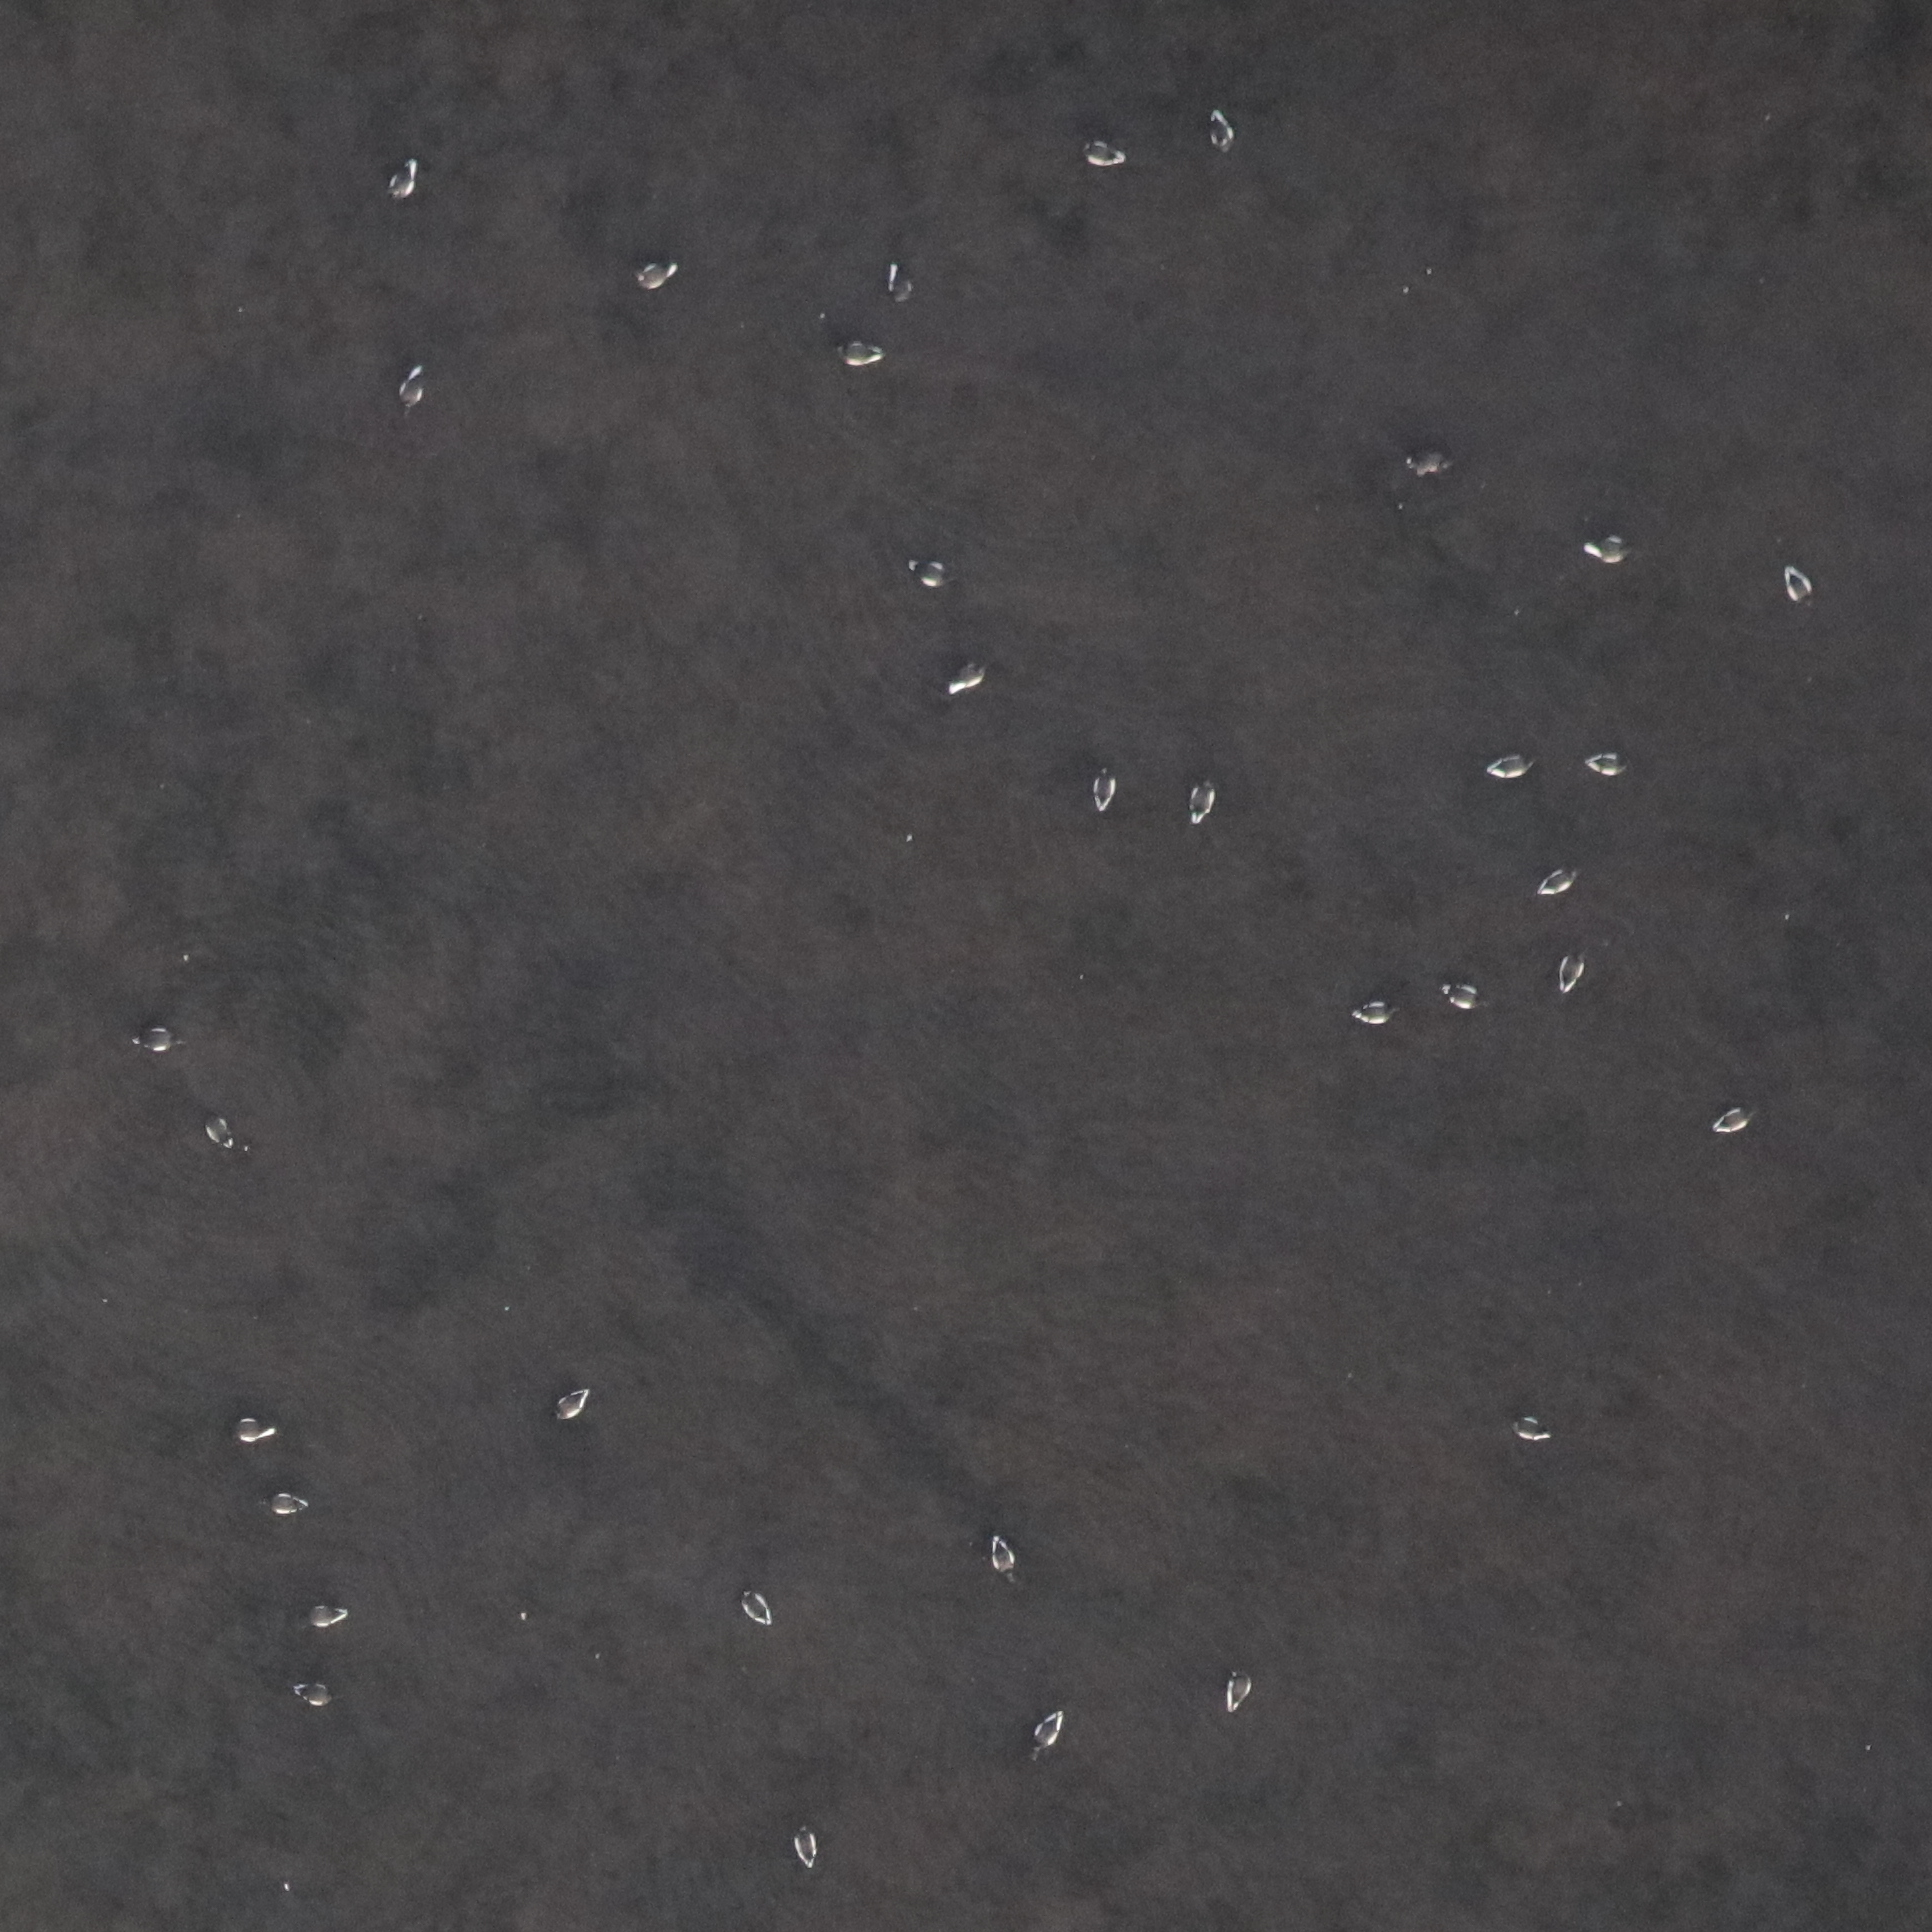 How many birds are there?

34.